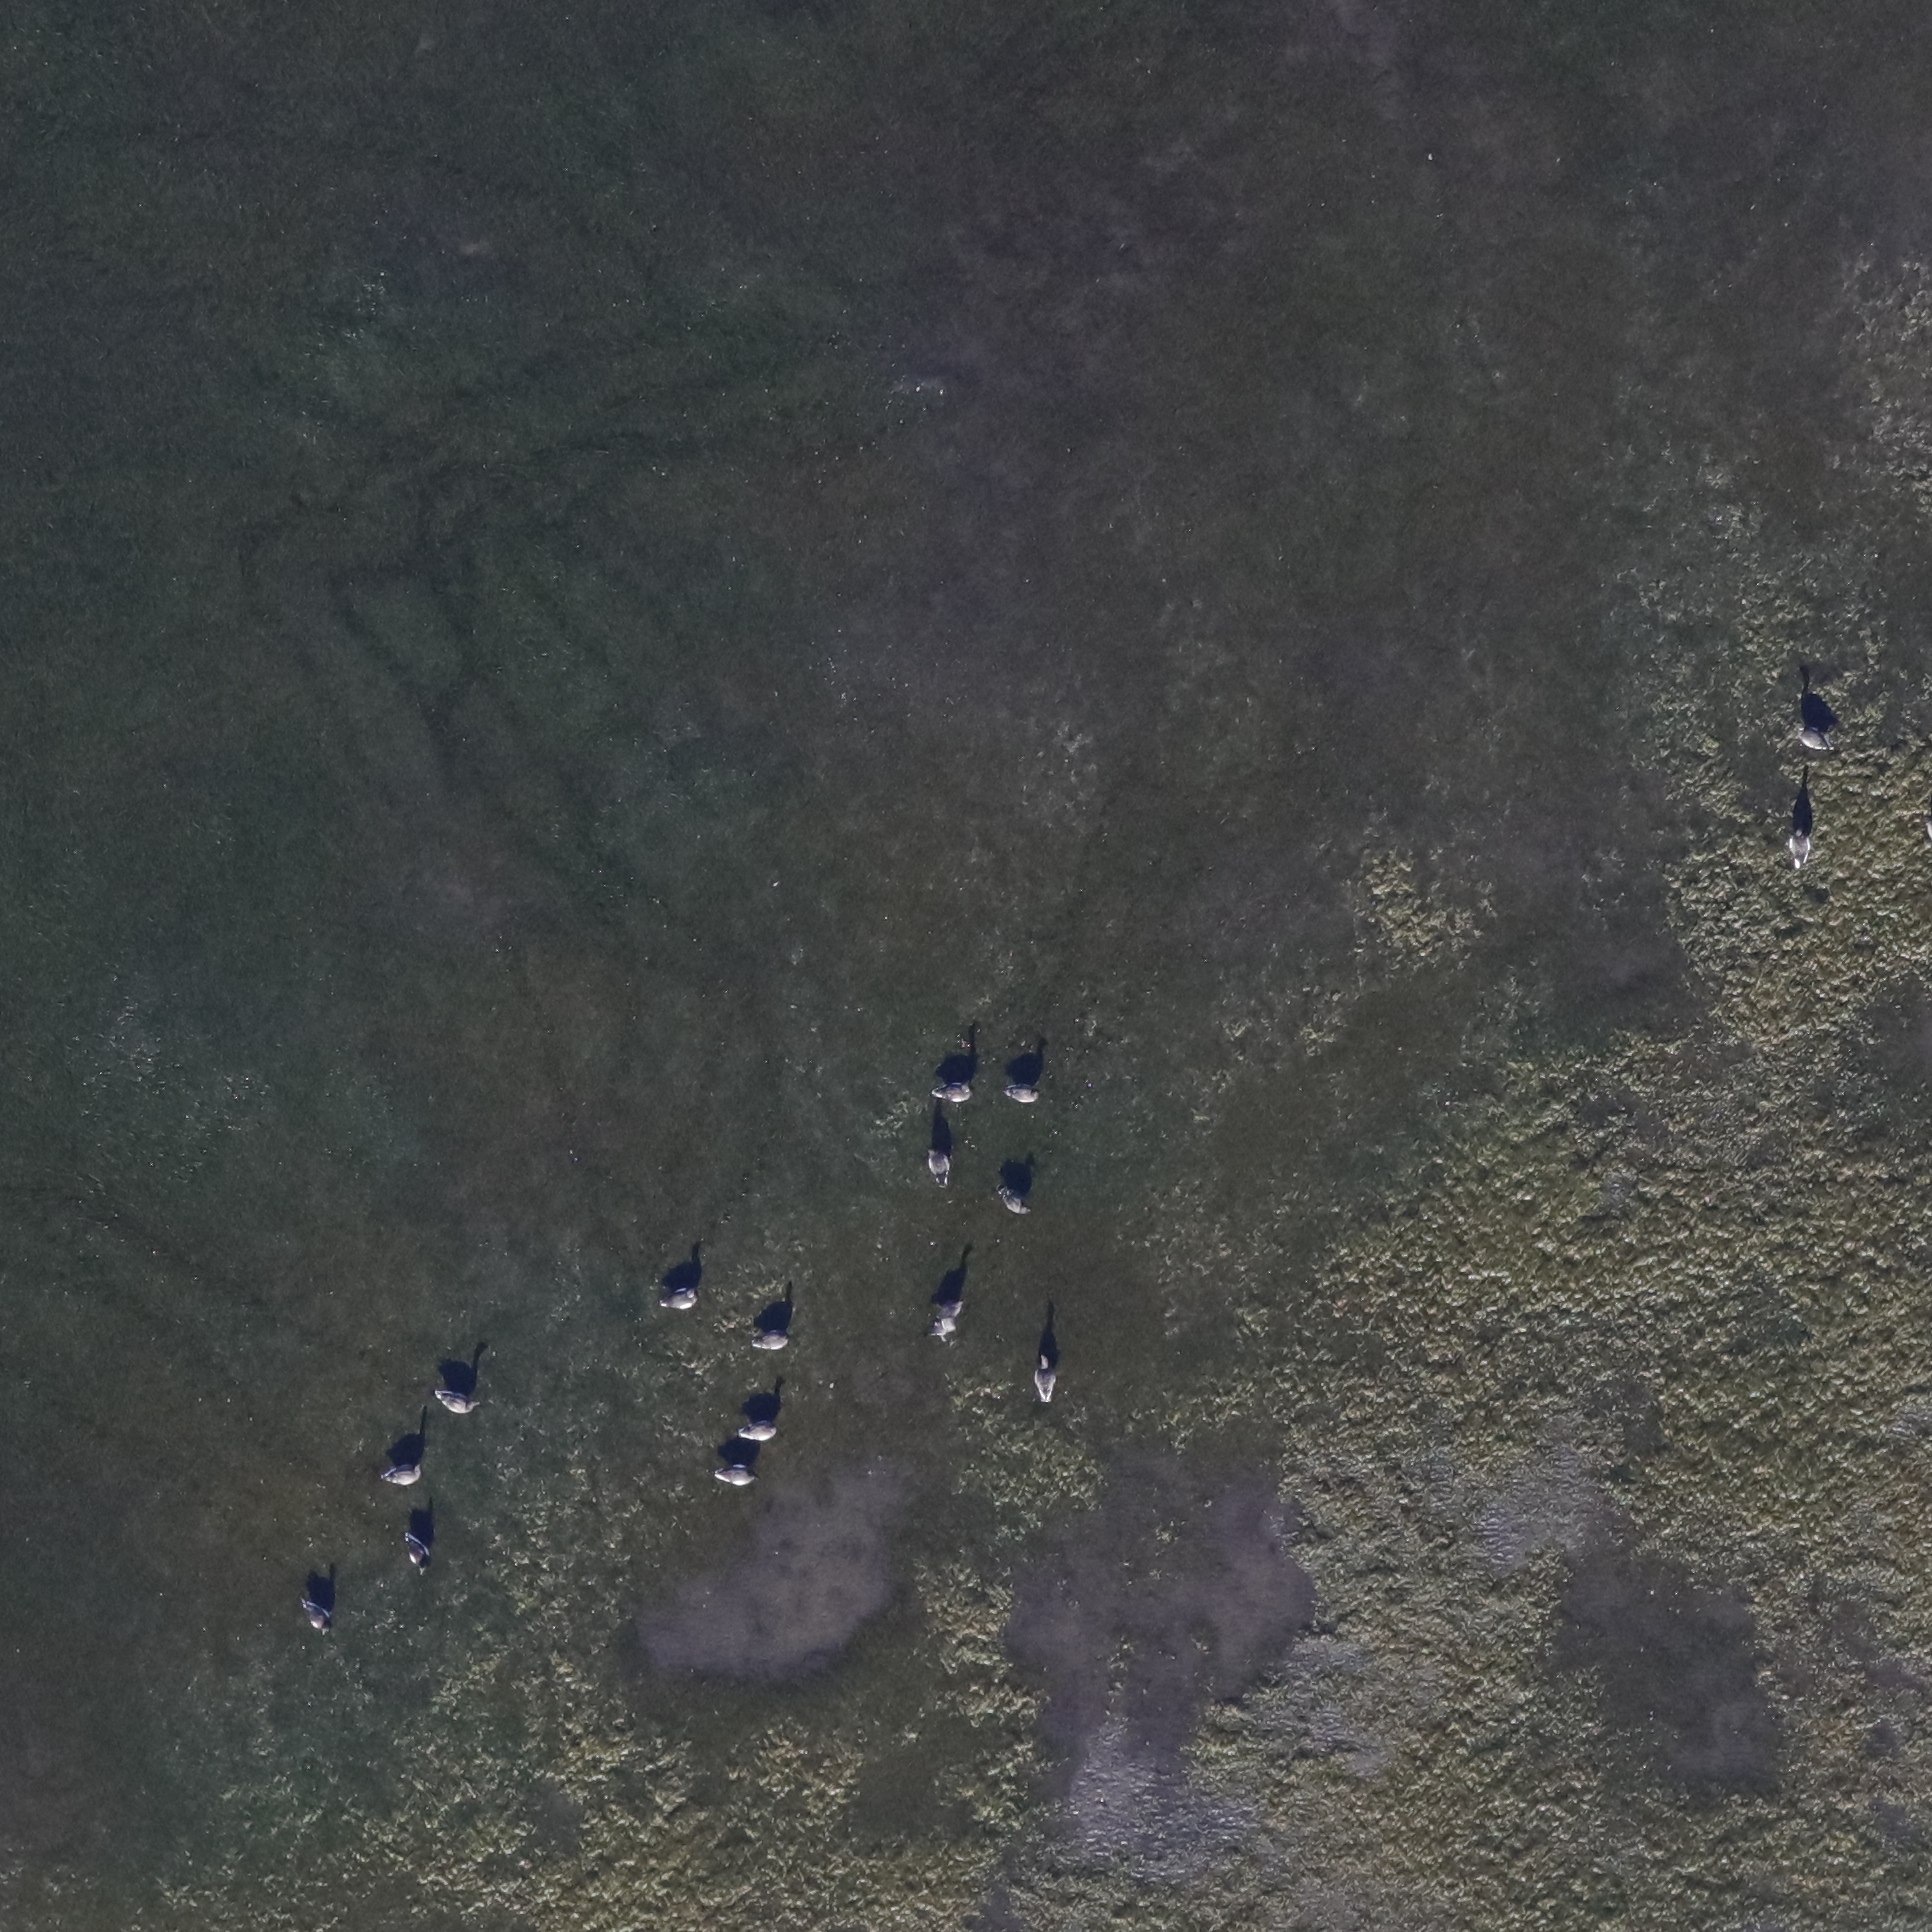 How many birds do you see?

16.